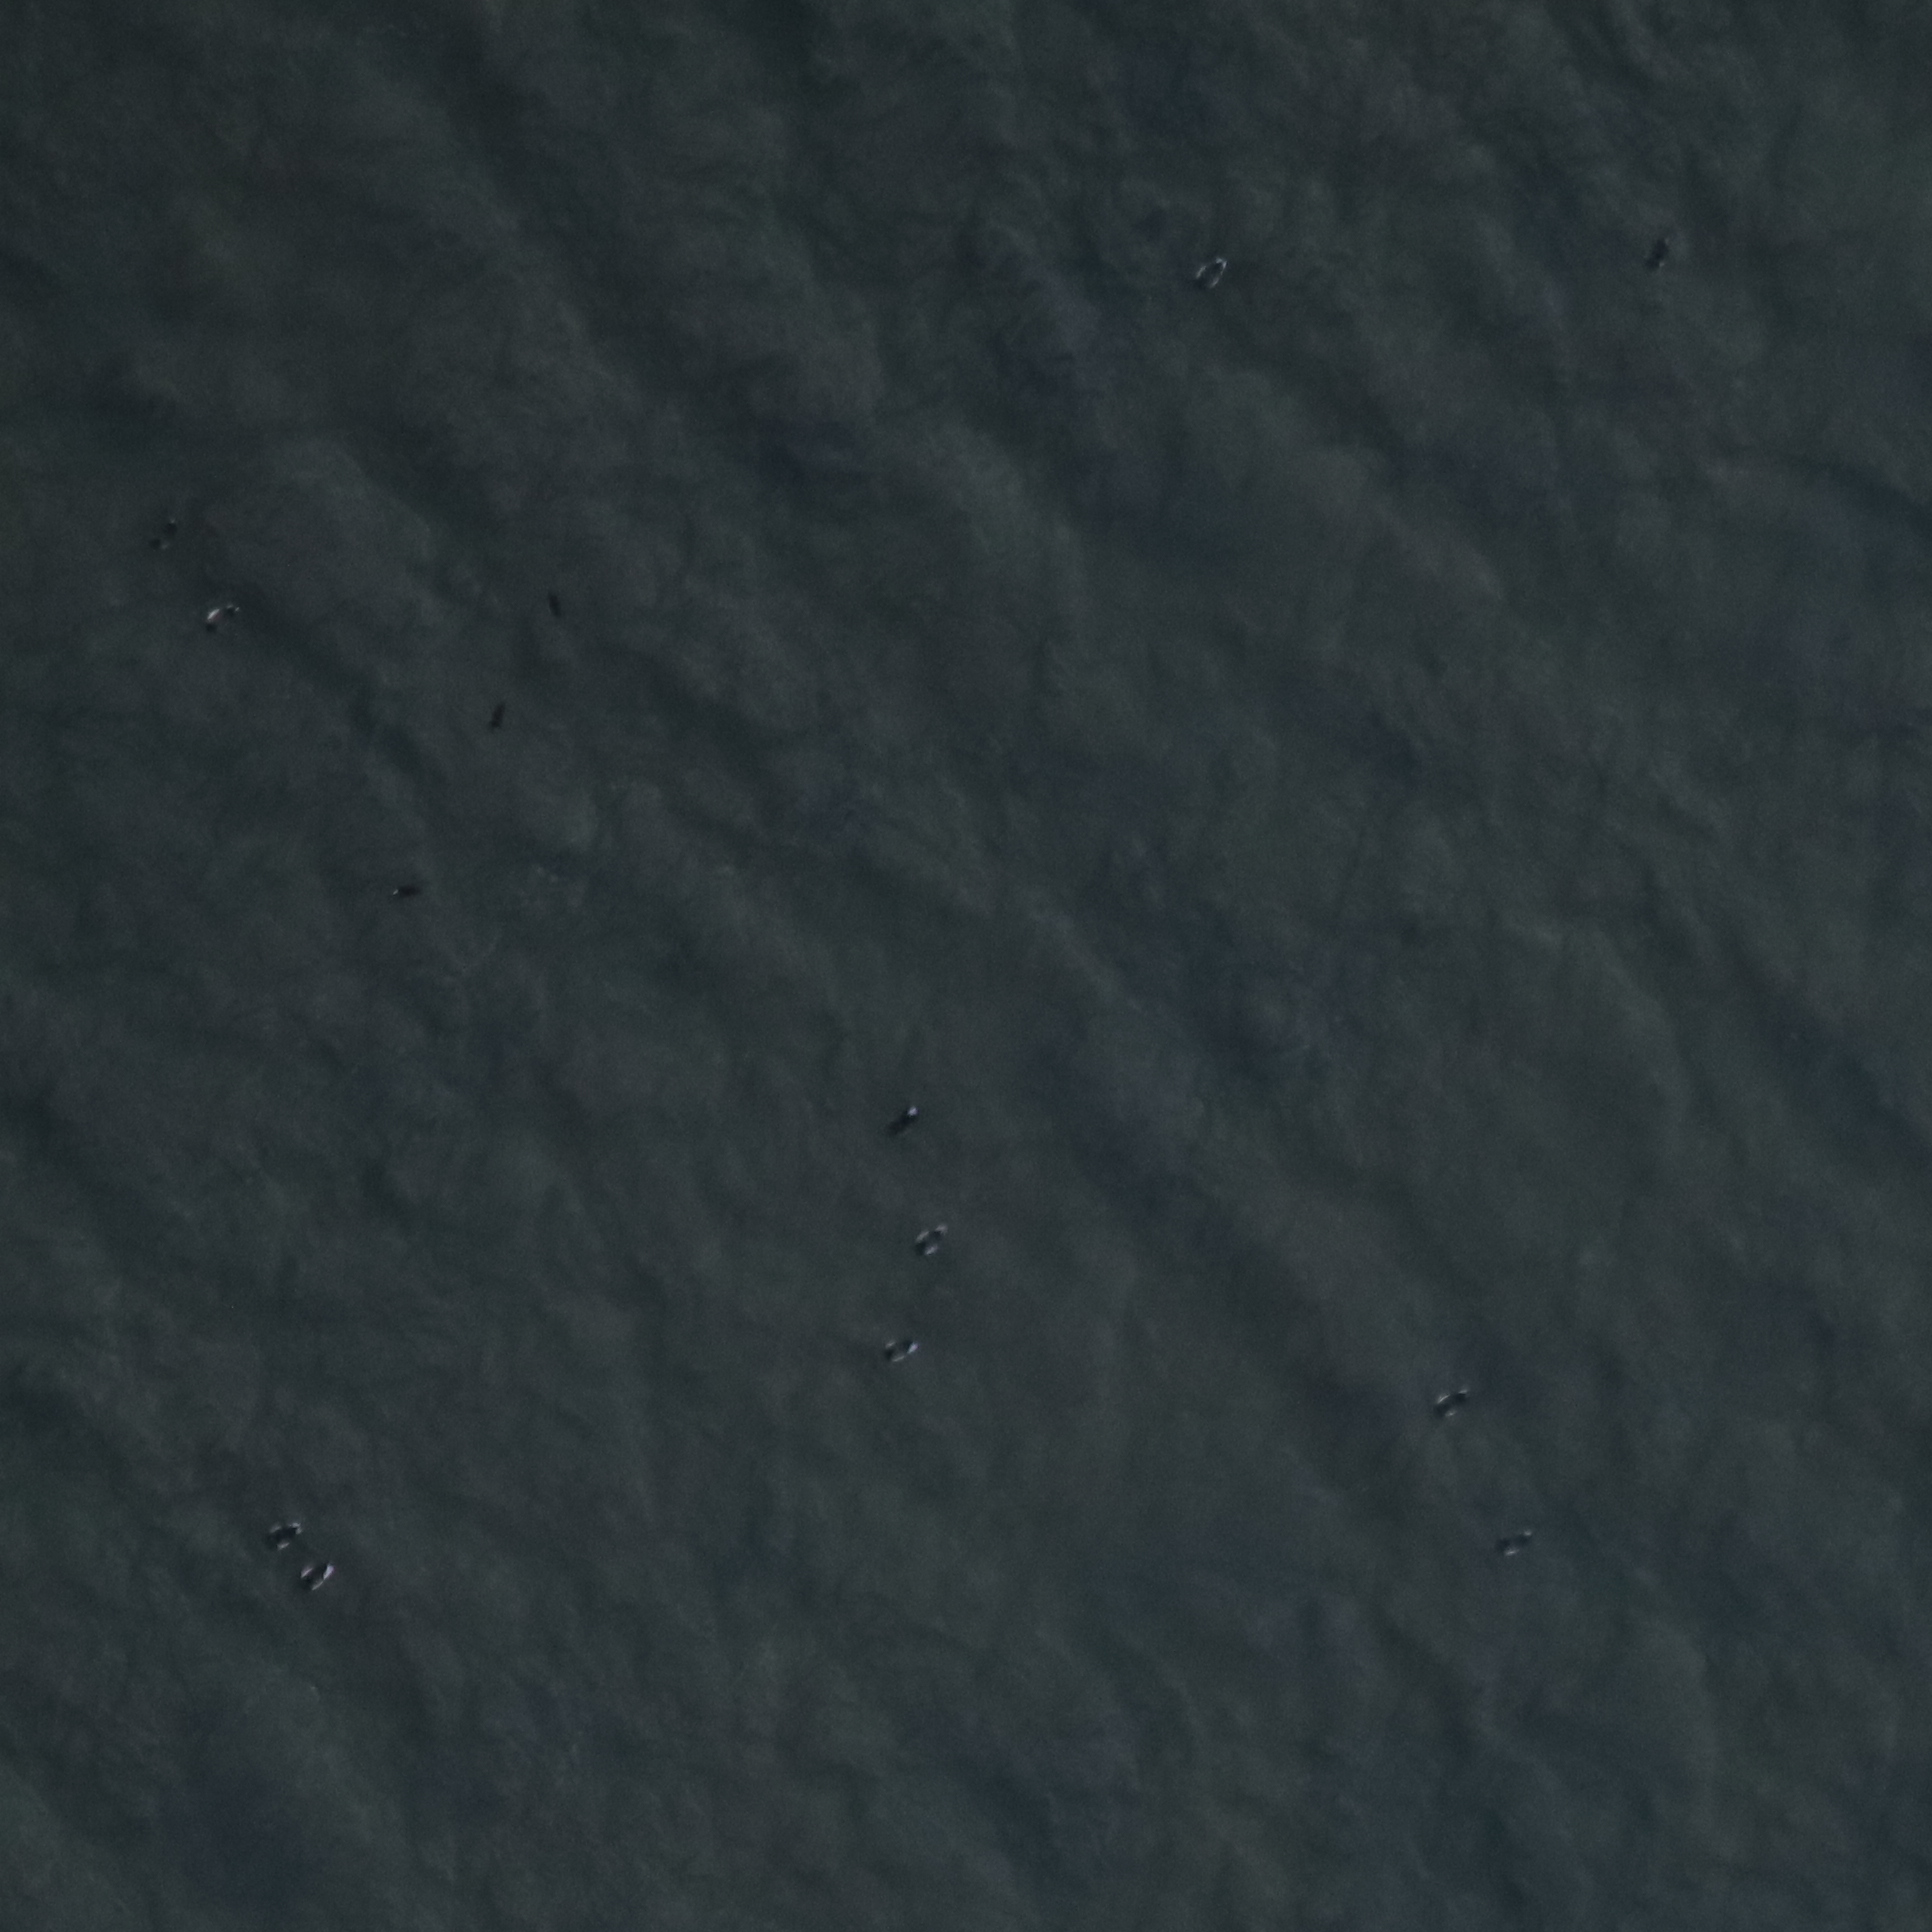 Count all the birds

14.